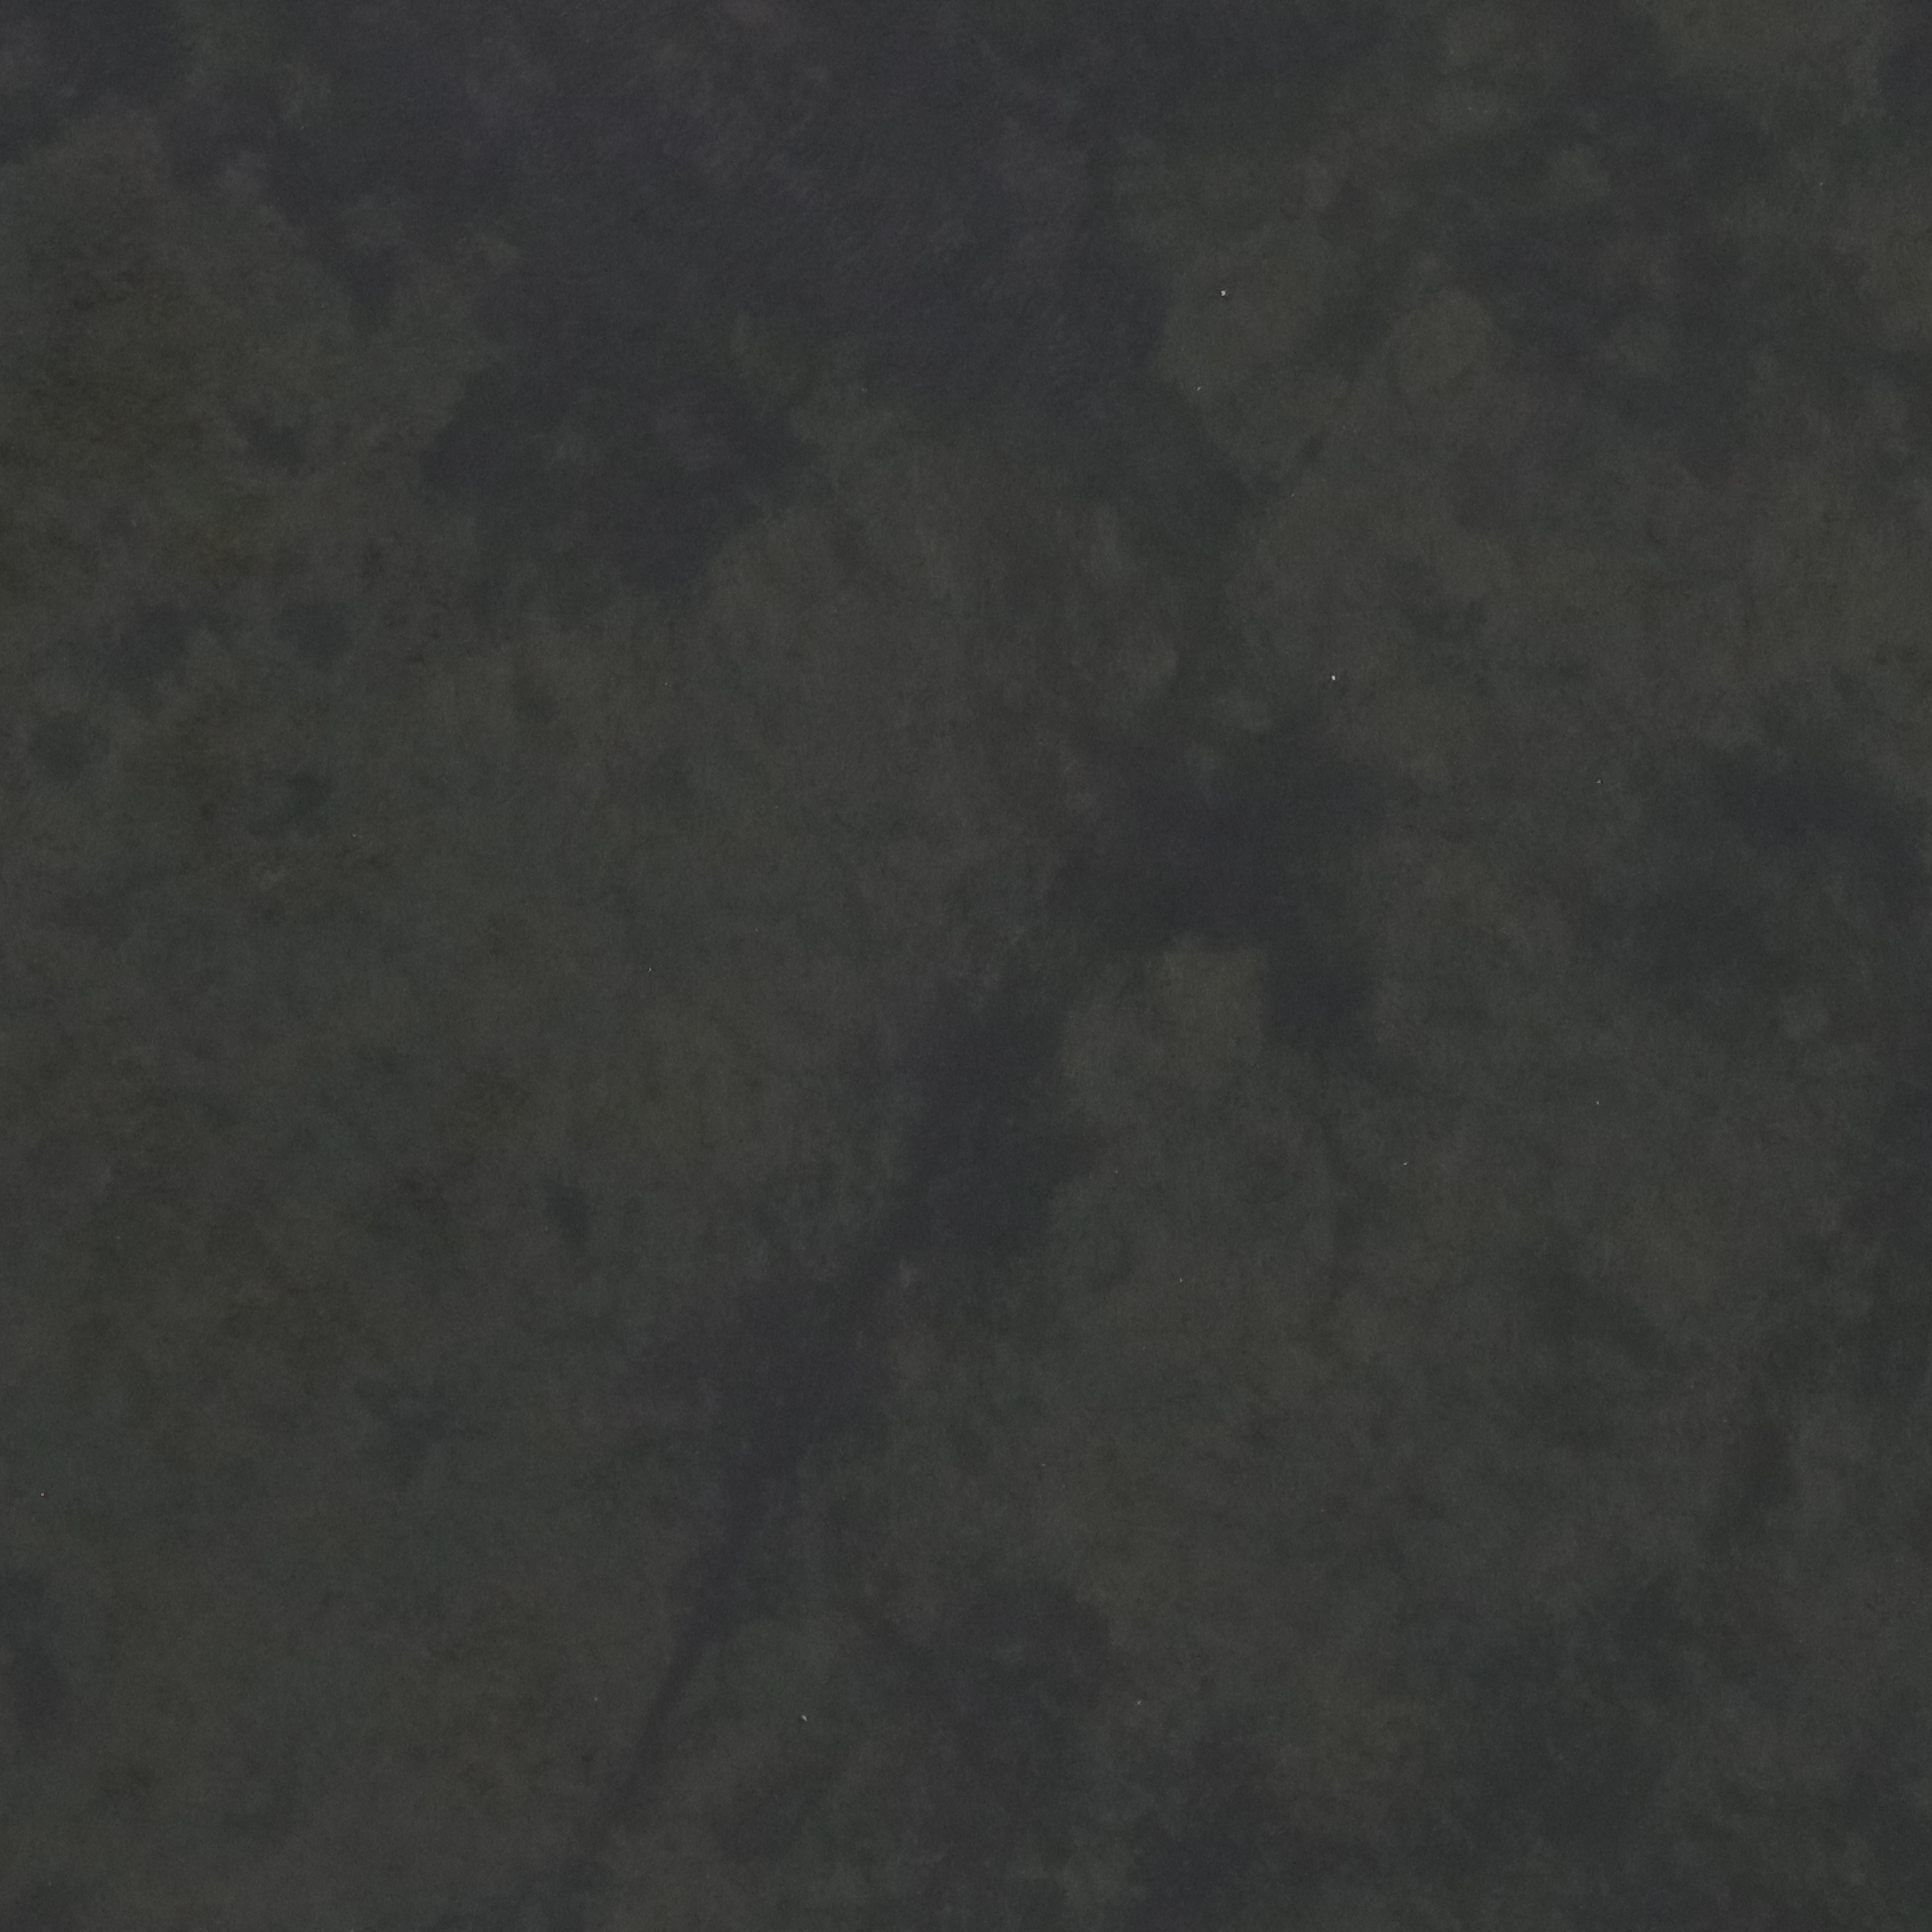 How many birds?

0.